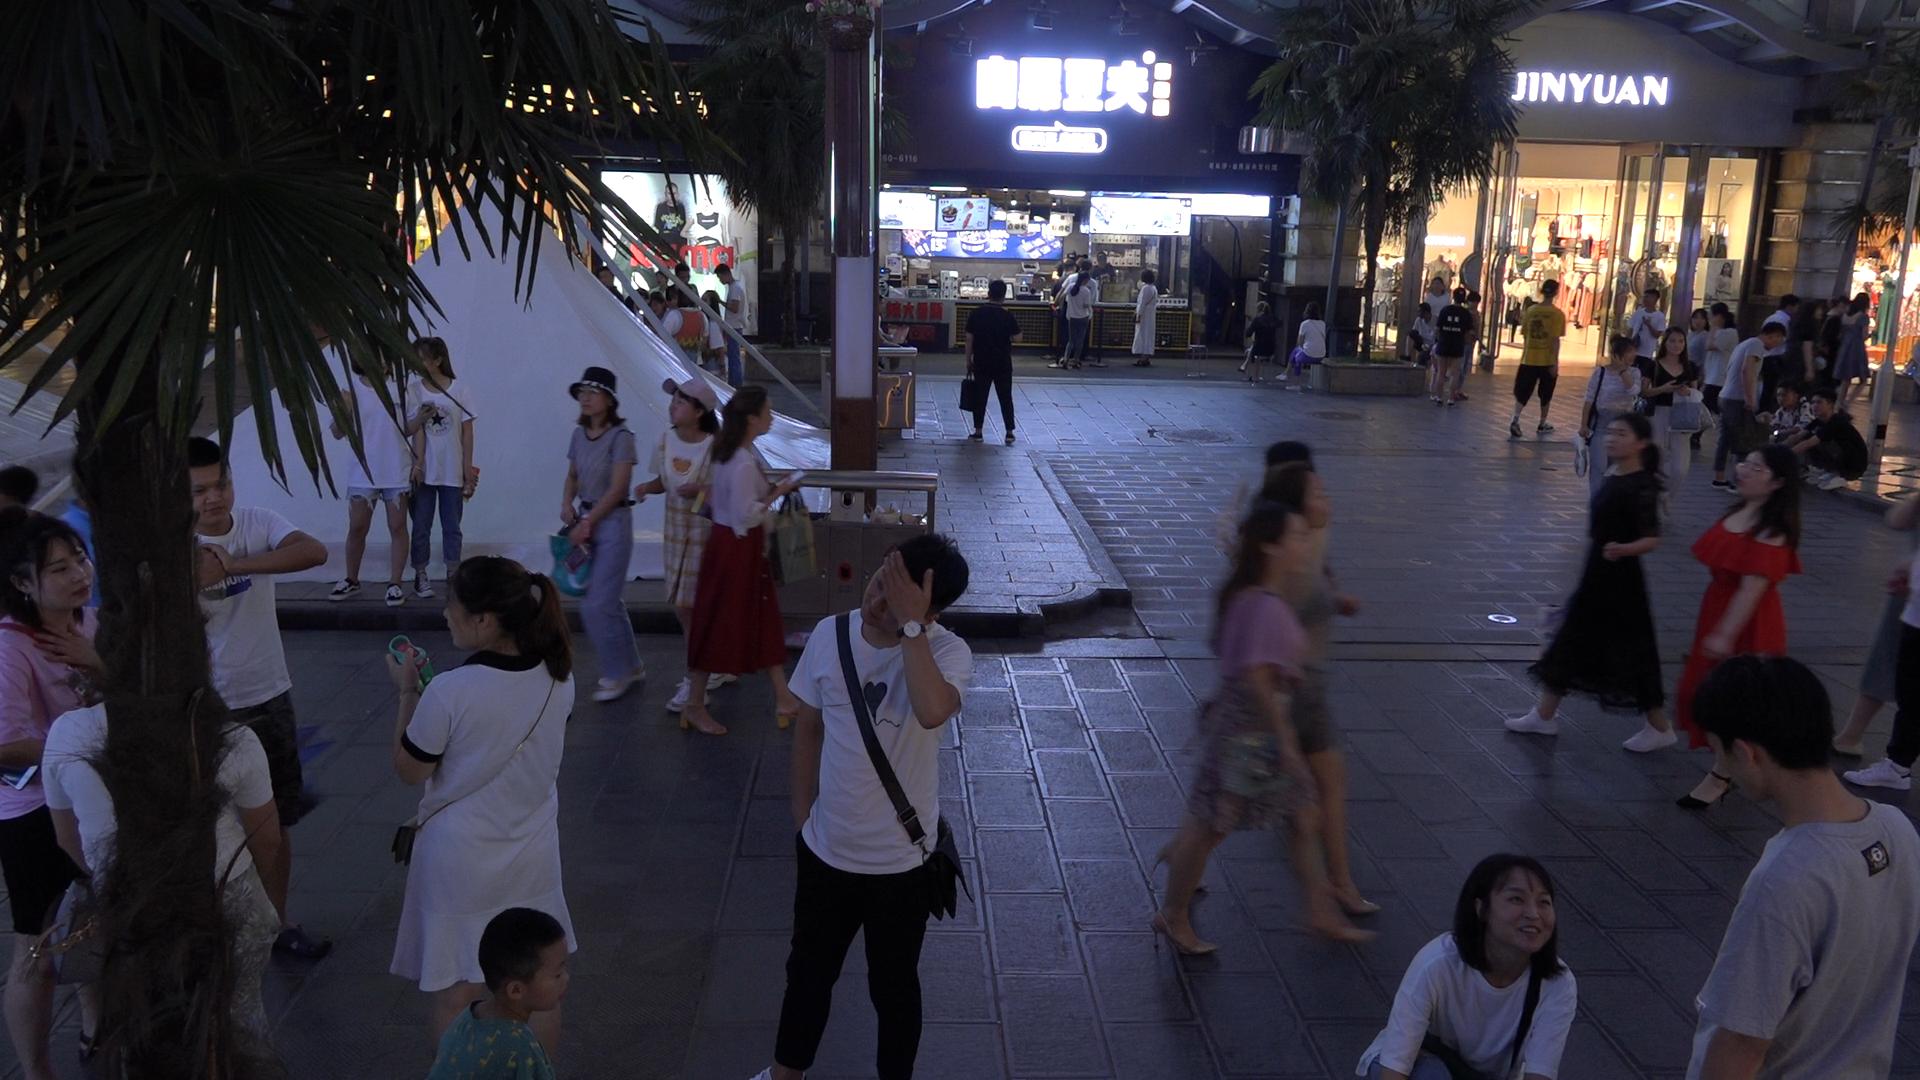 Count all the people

51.